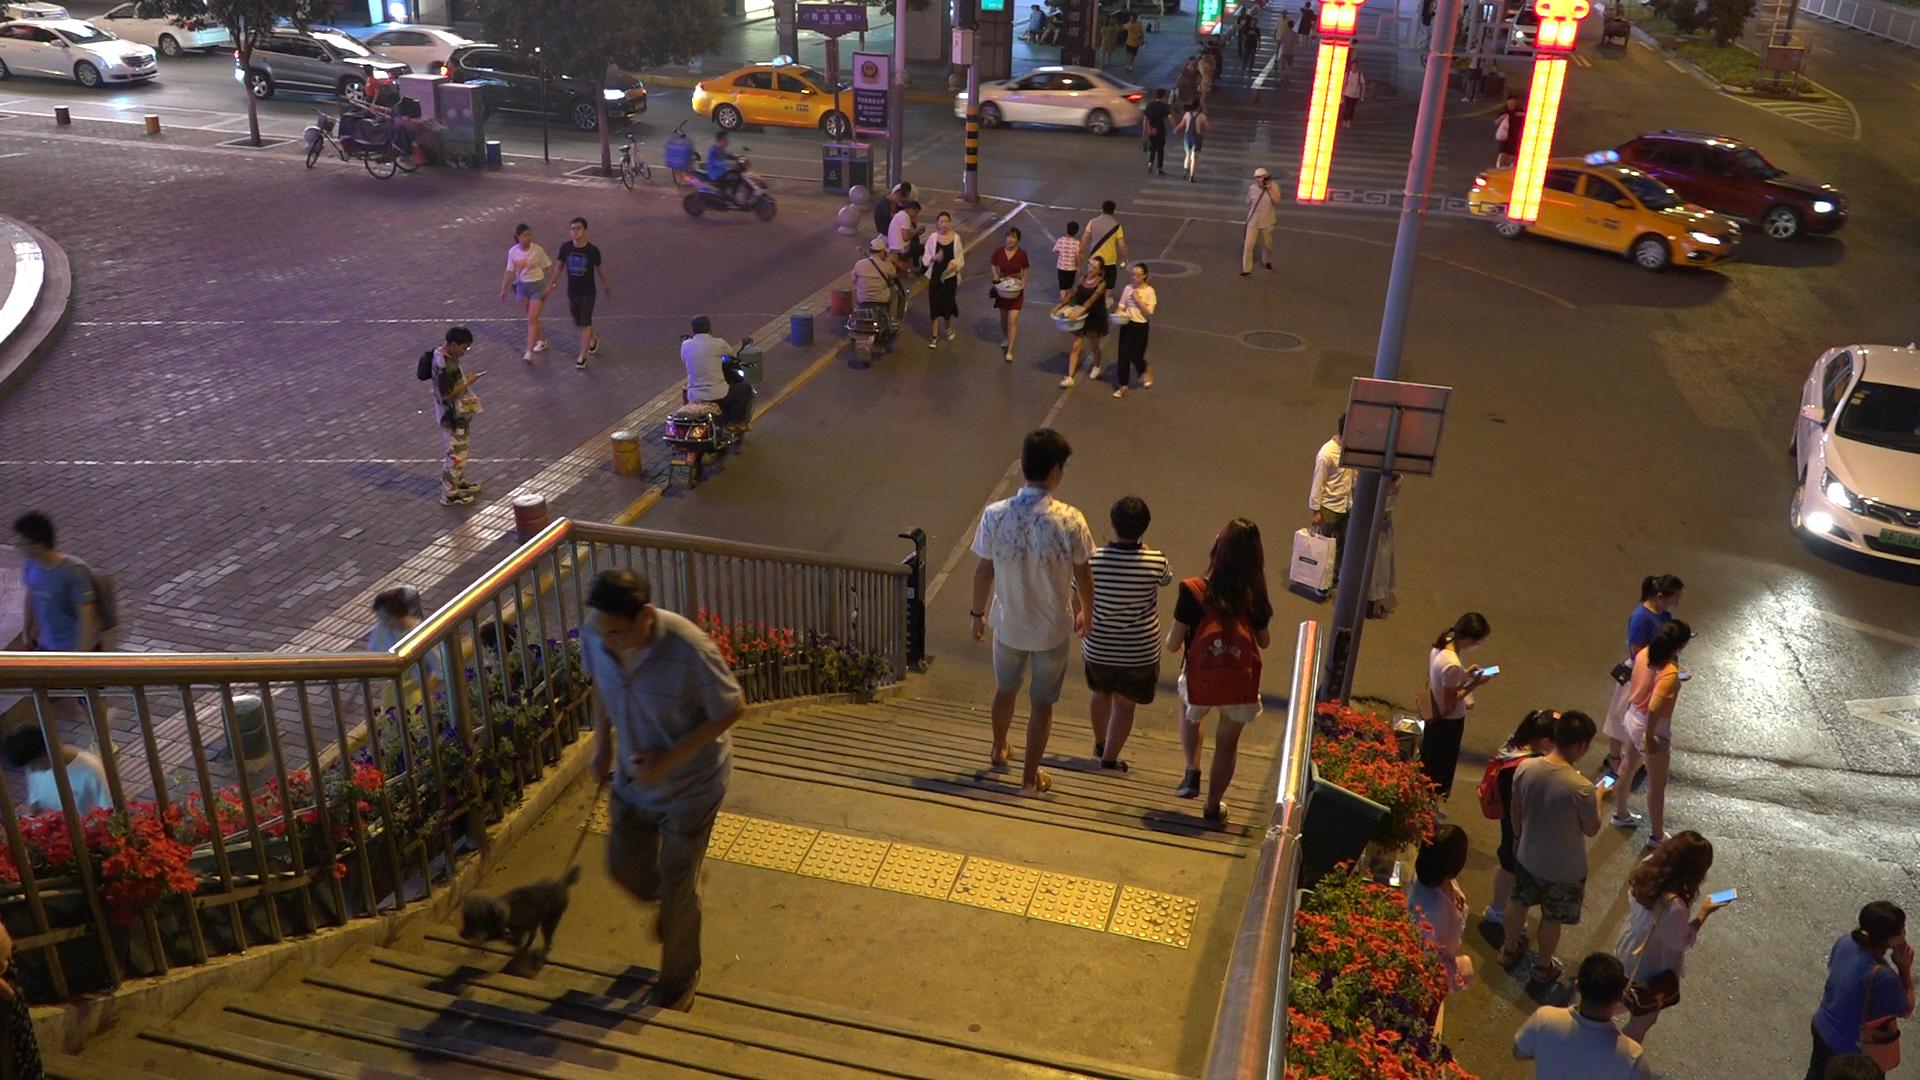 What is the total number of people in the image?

53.